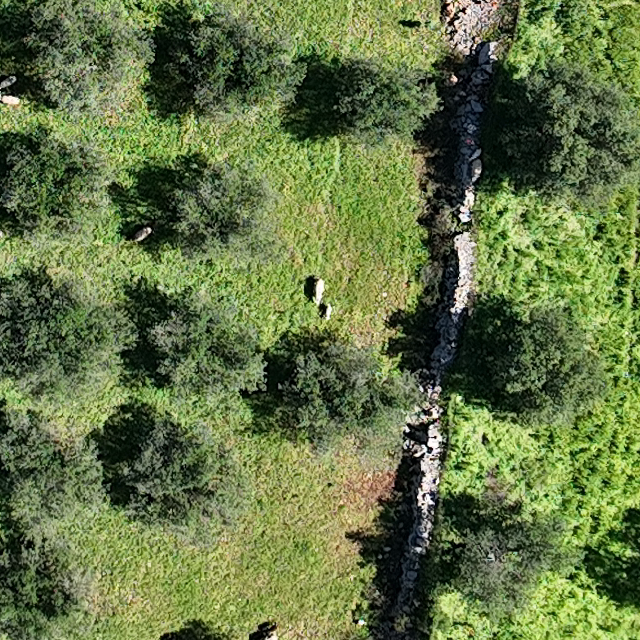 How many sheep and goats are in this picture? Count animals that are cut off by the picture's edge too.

9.